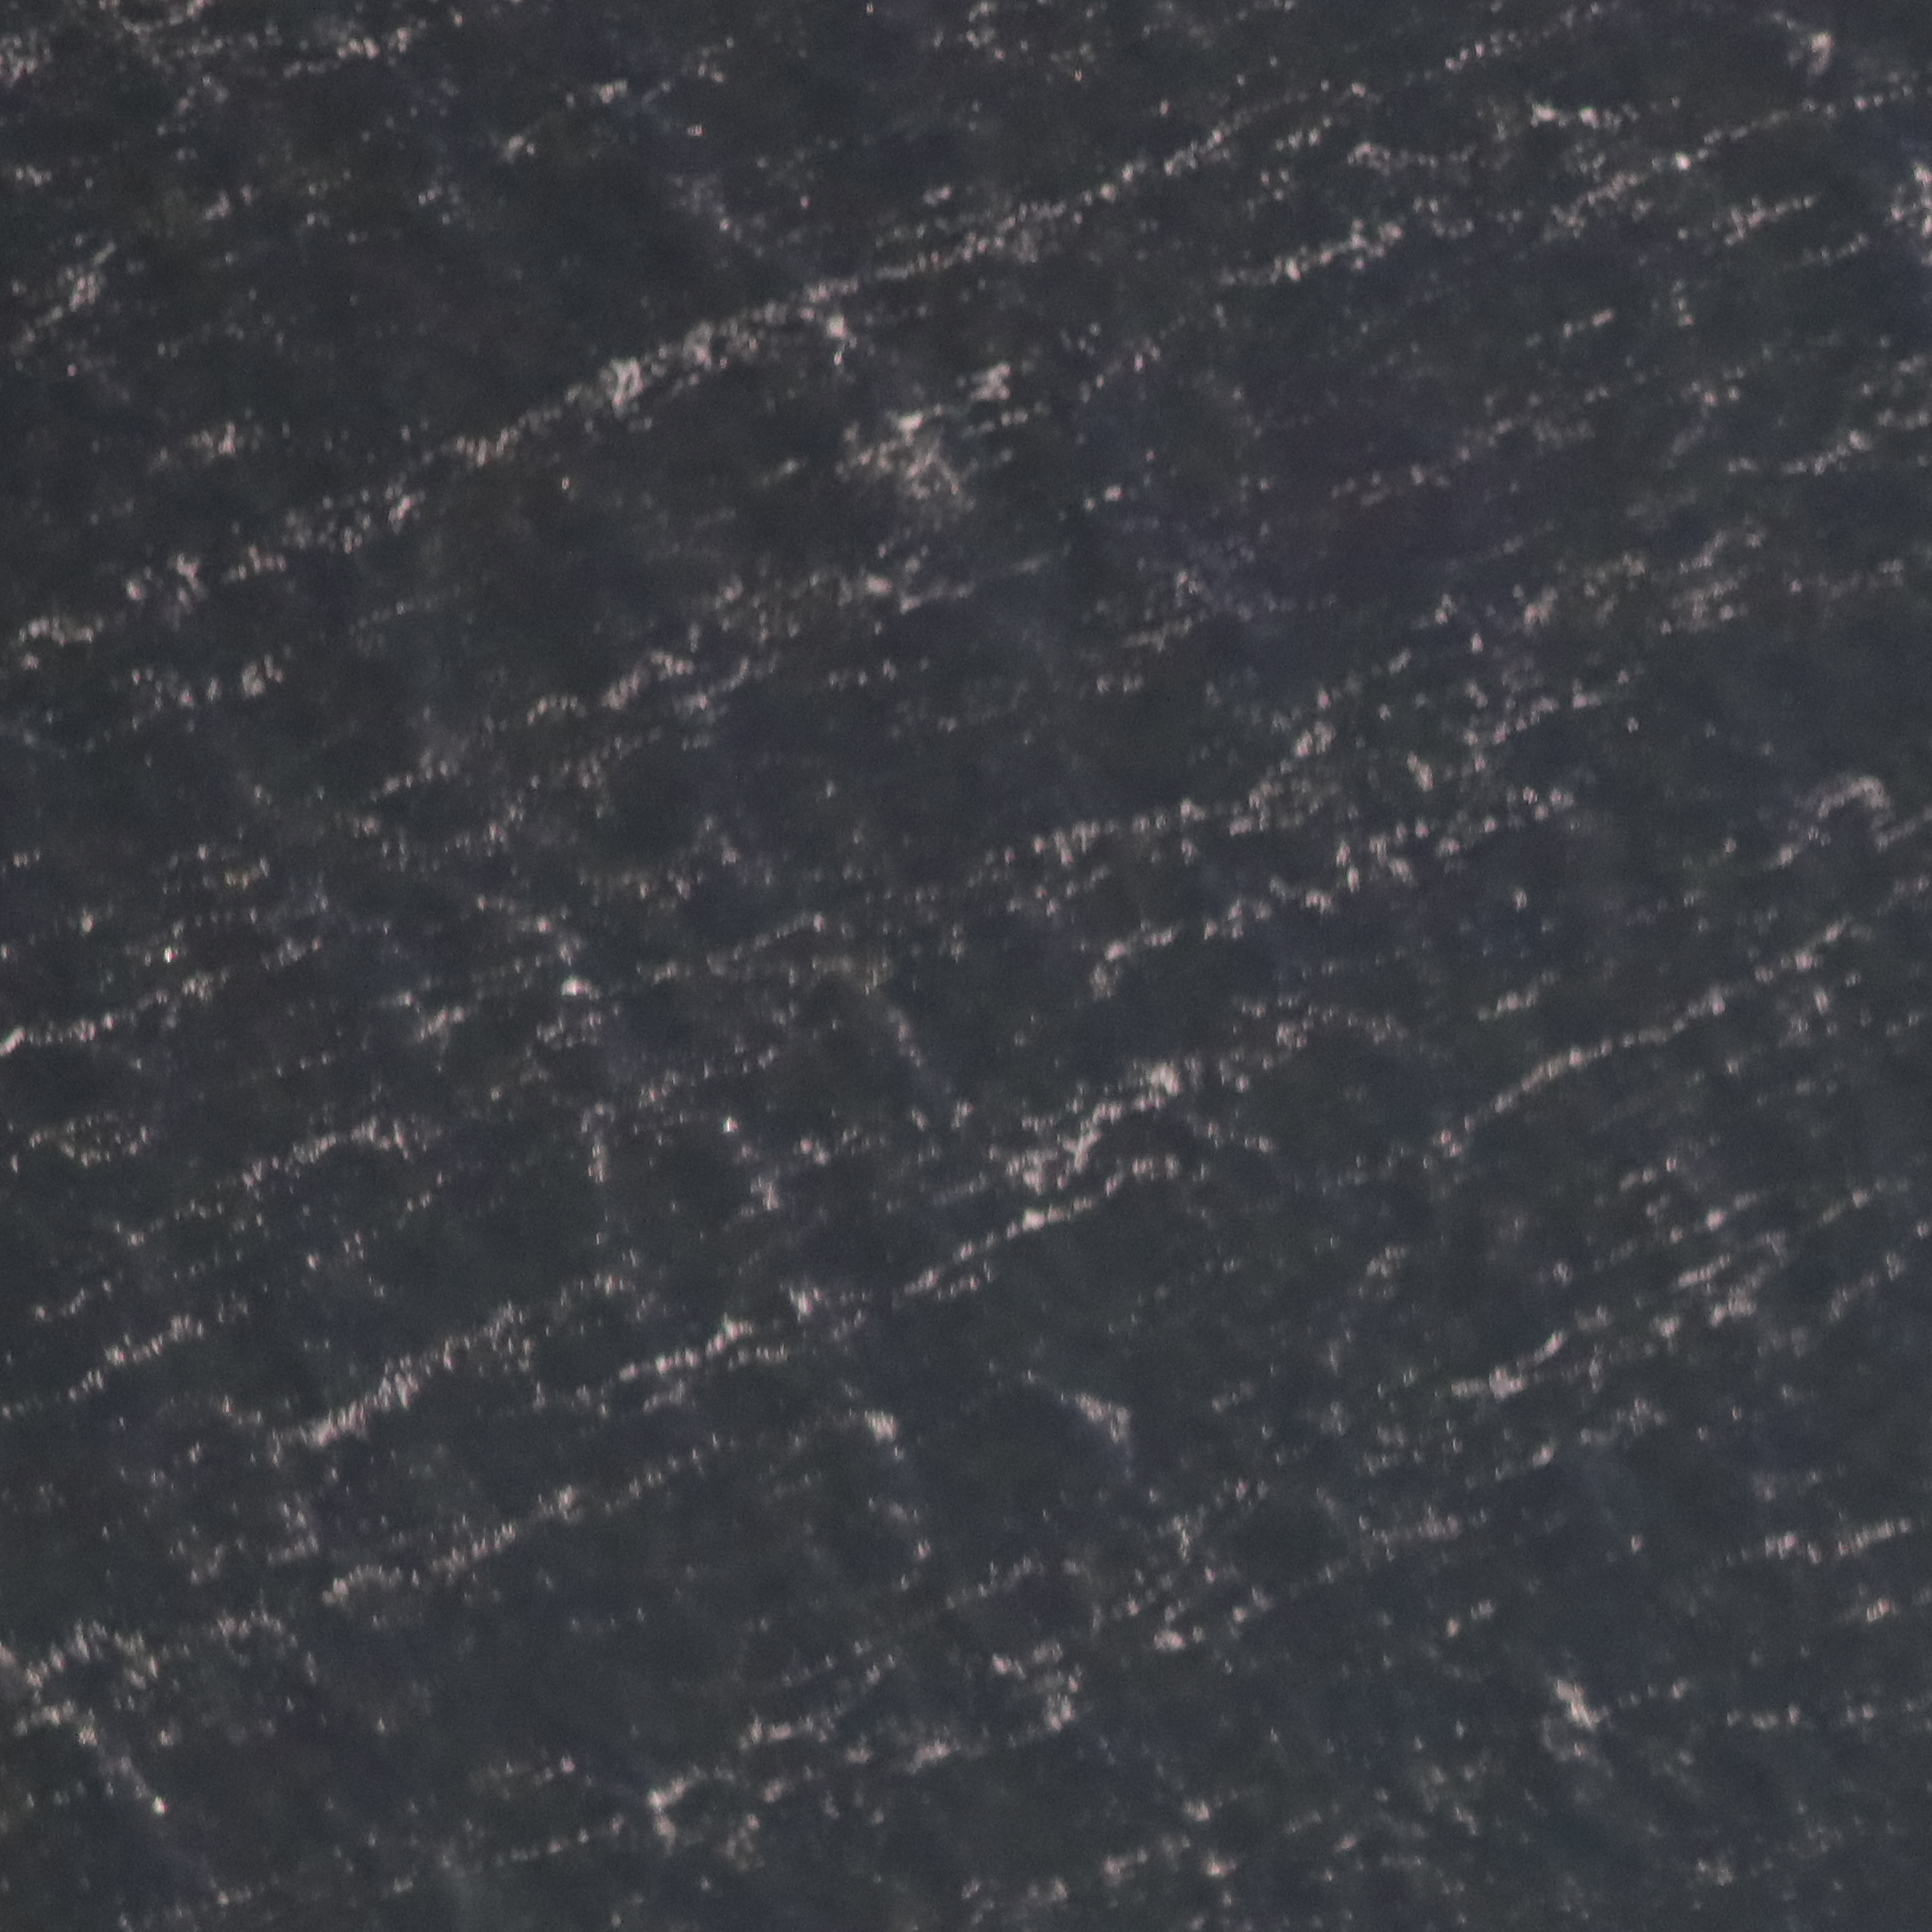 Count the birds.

0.